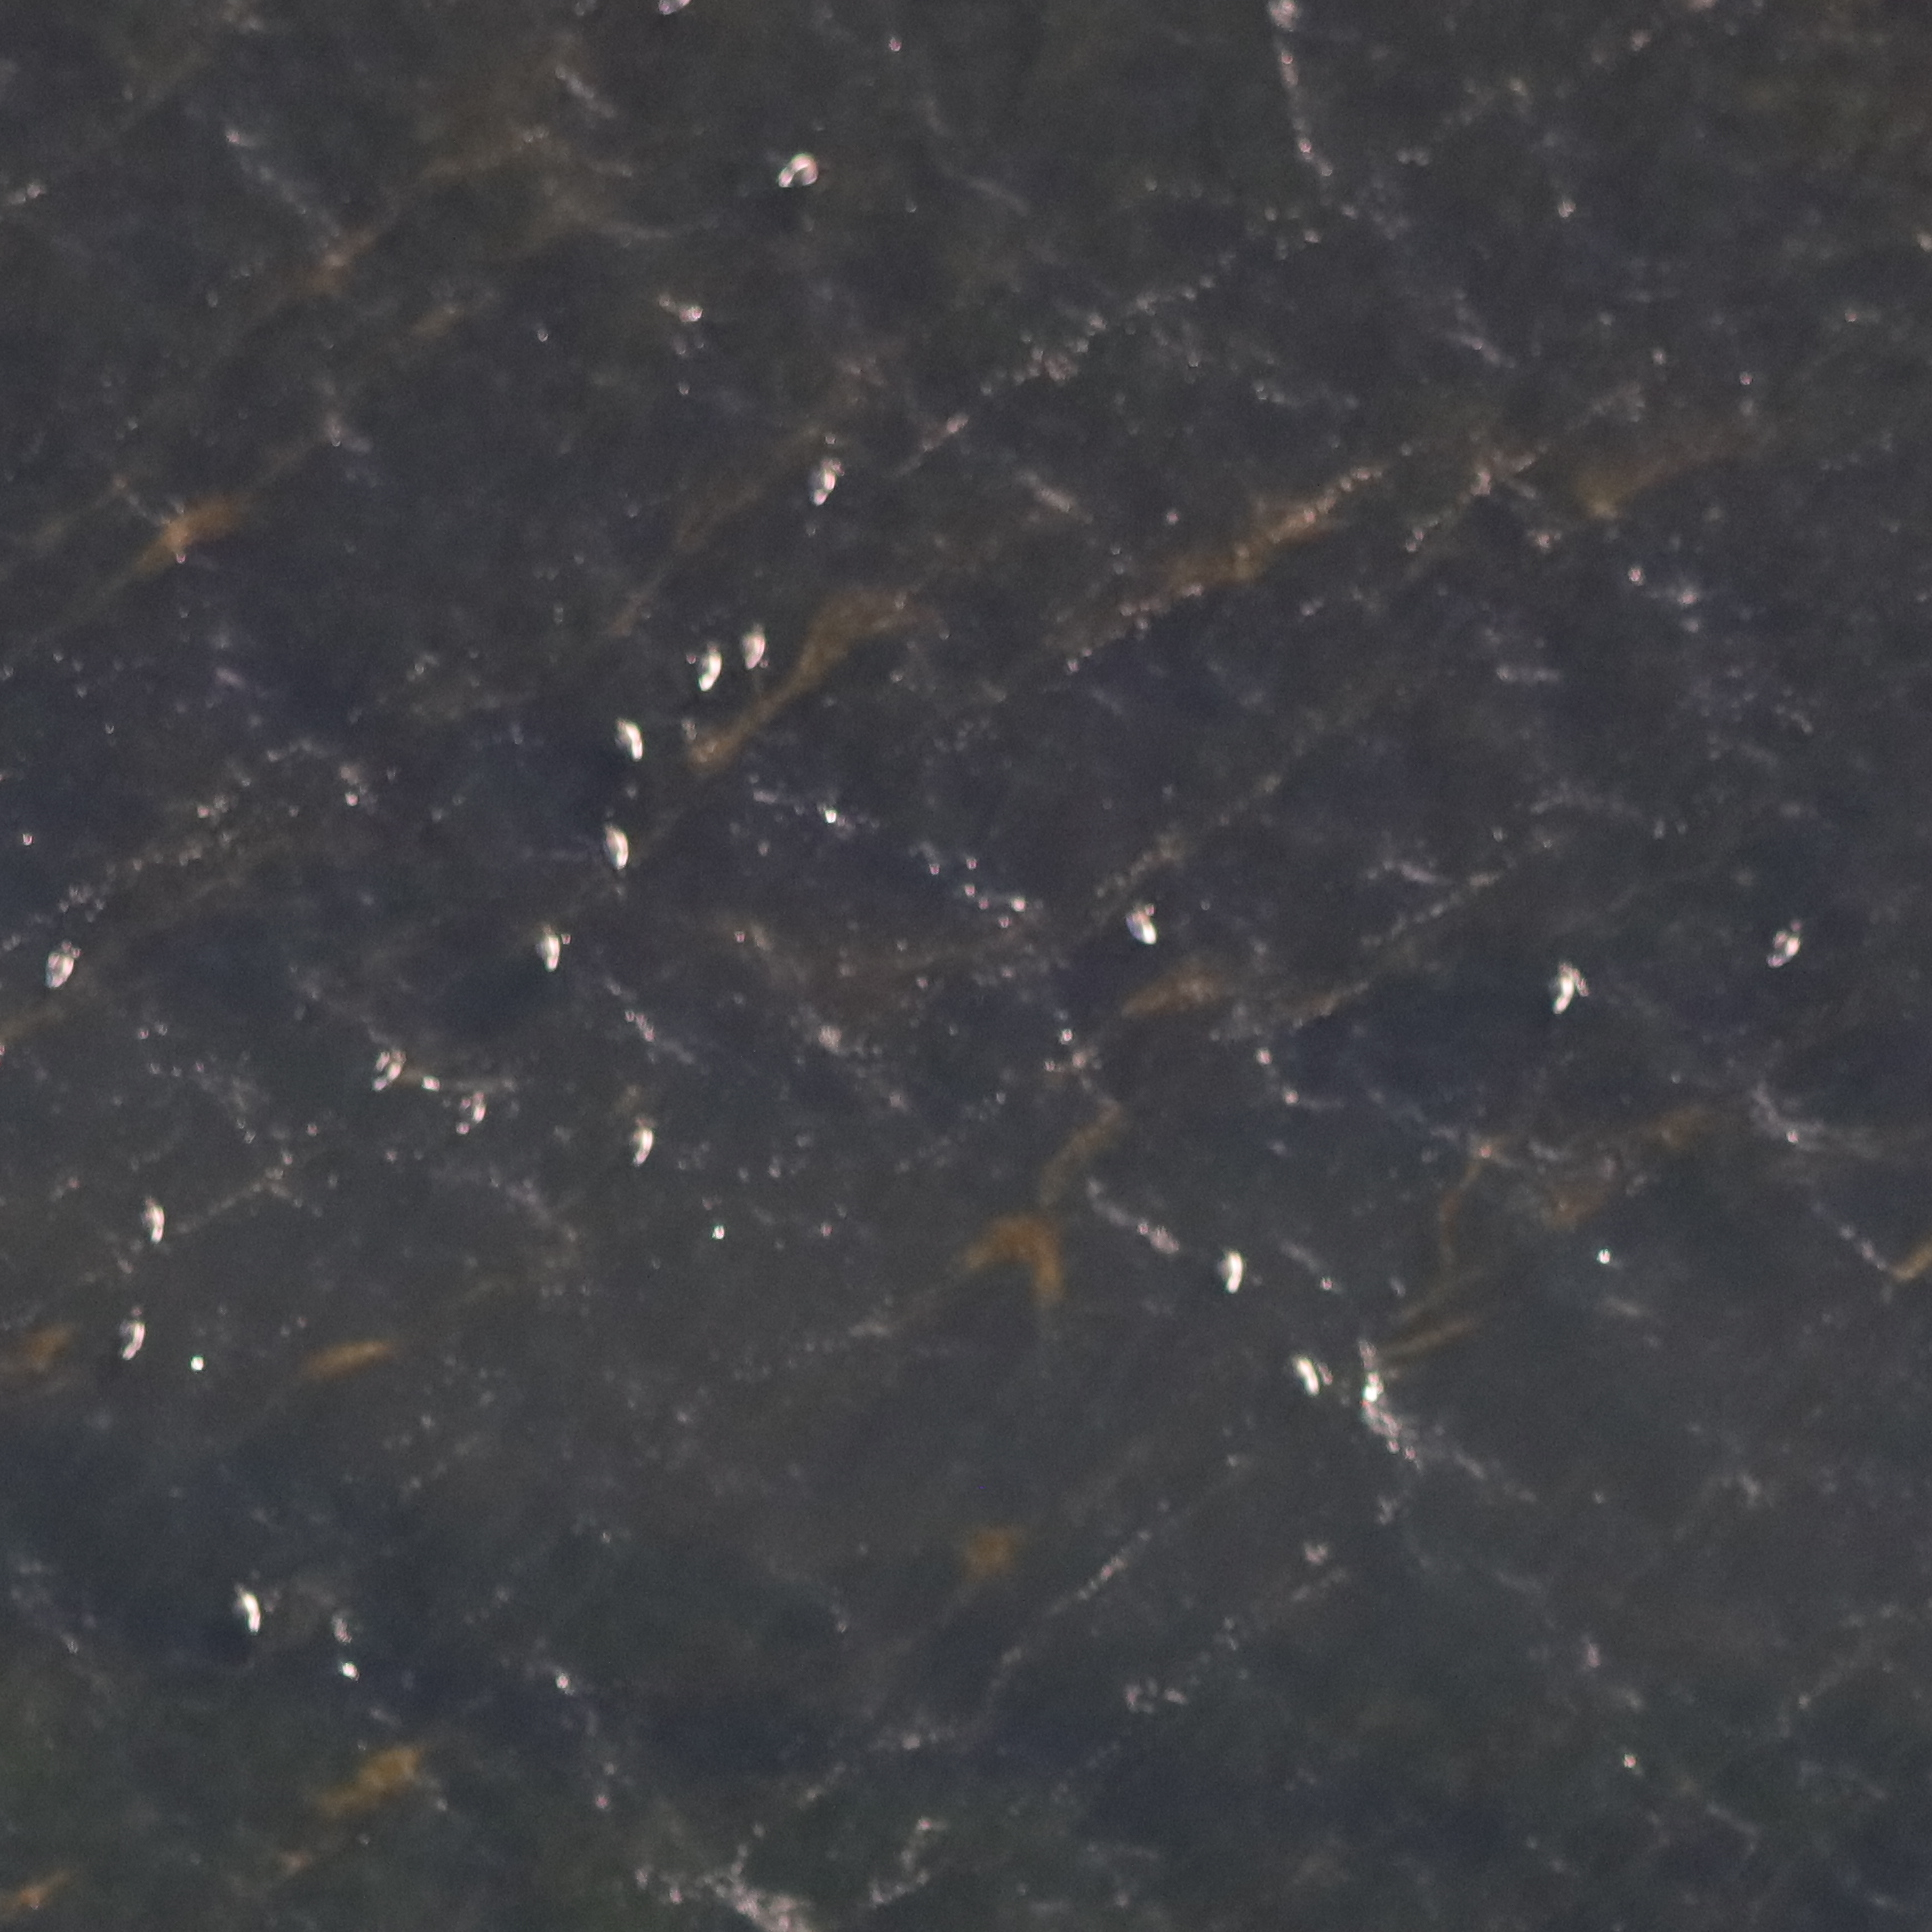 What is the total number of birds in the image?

19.